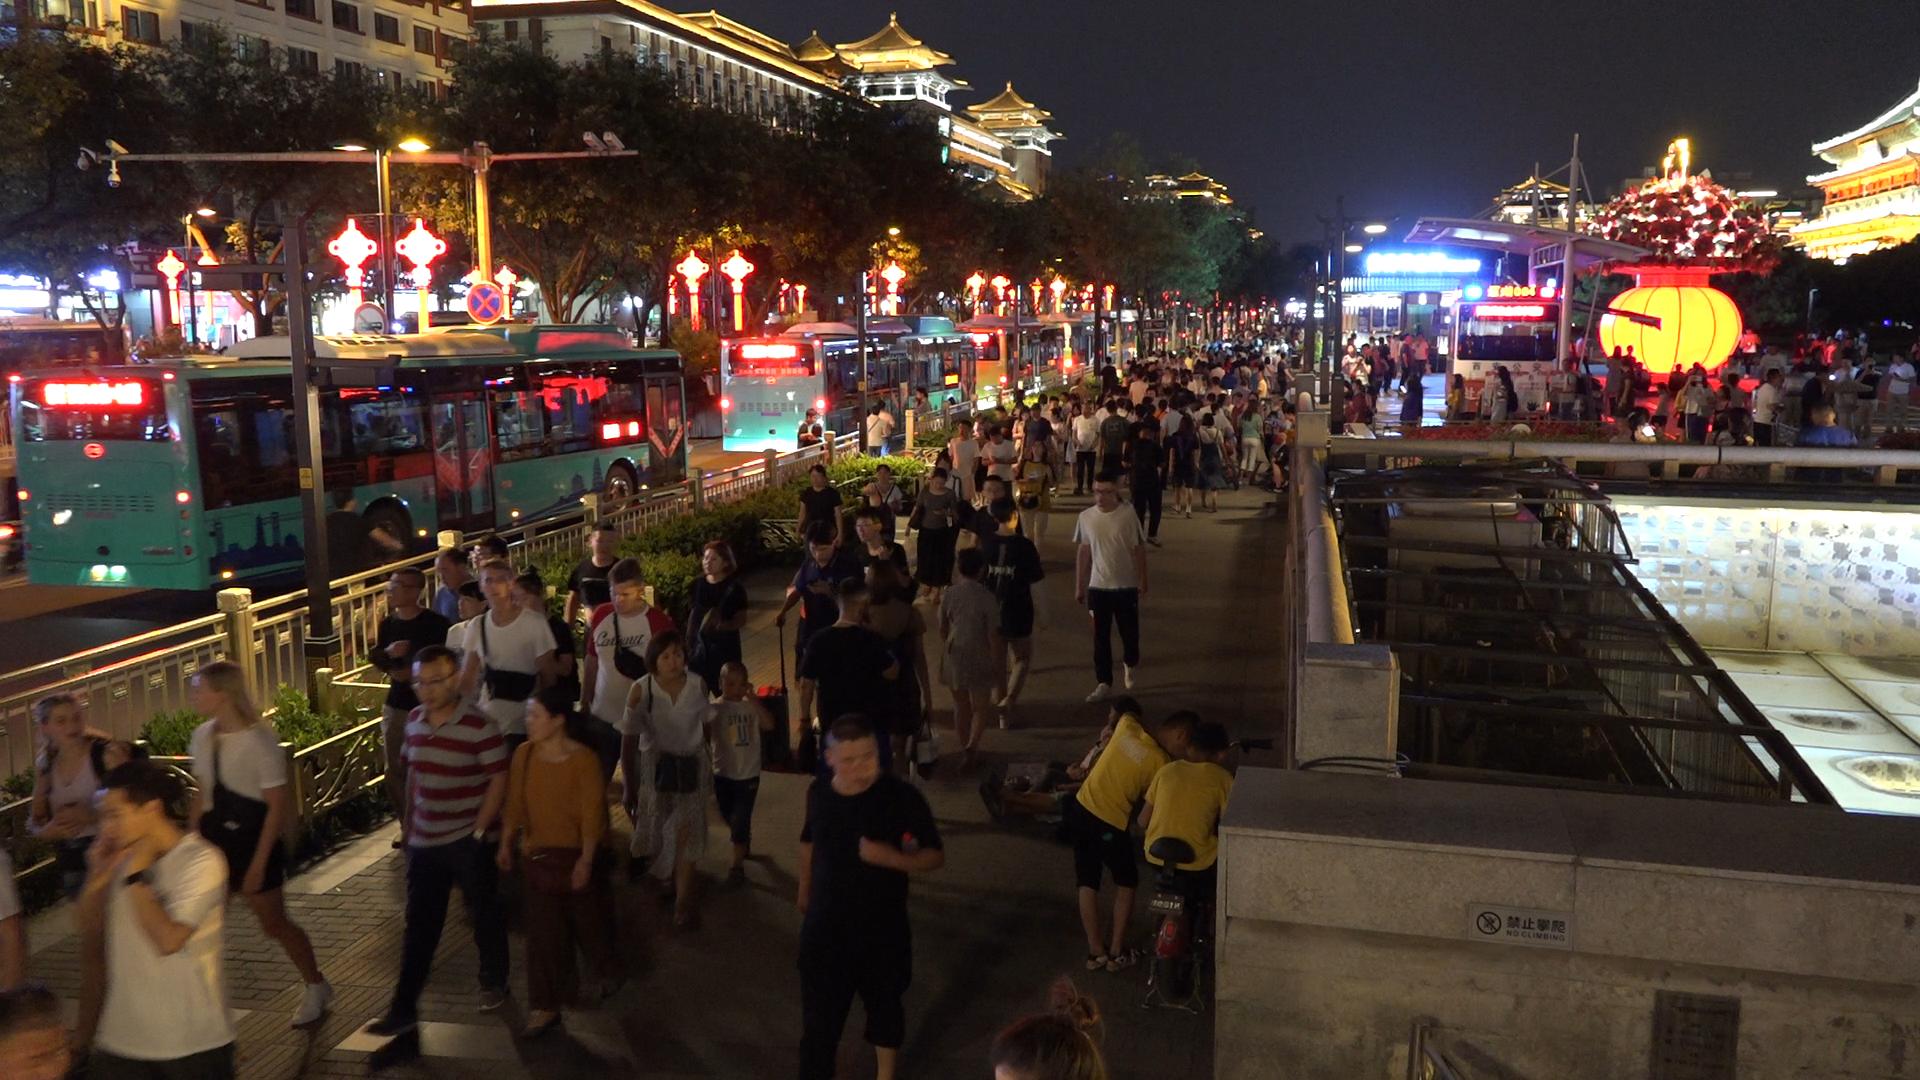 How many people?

192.